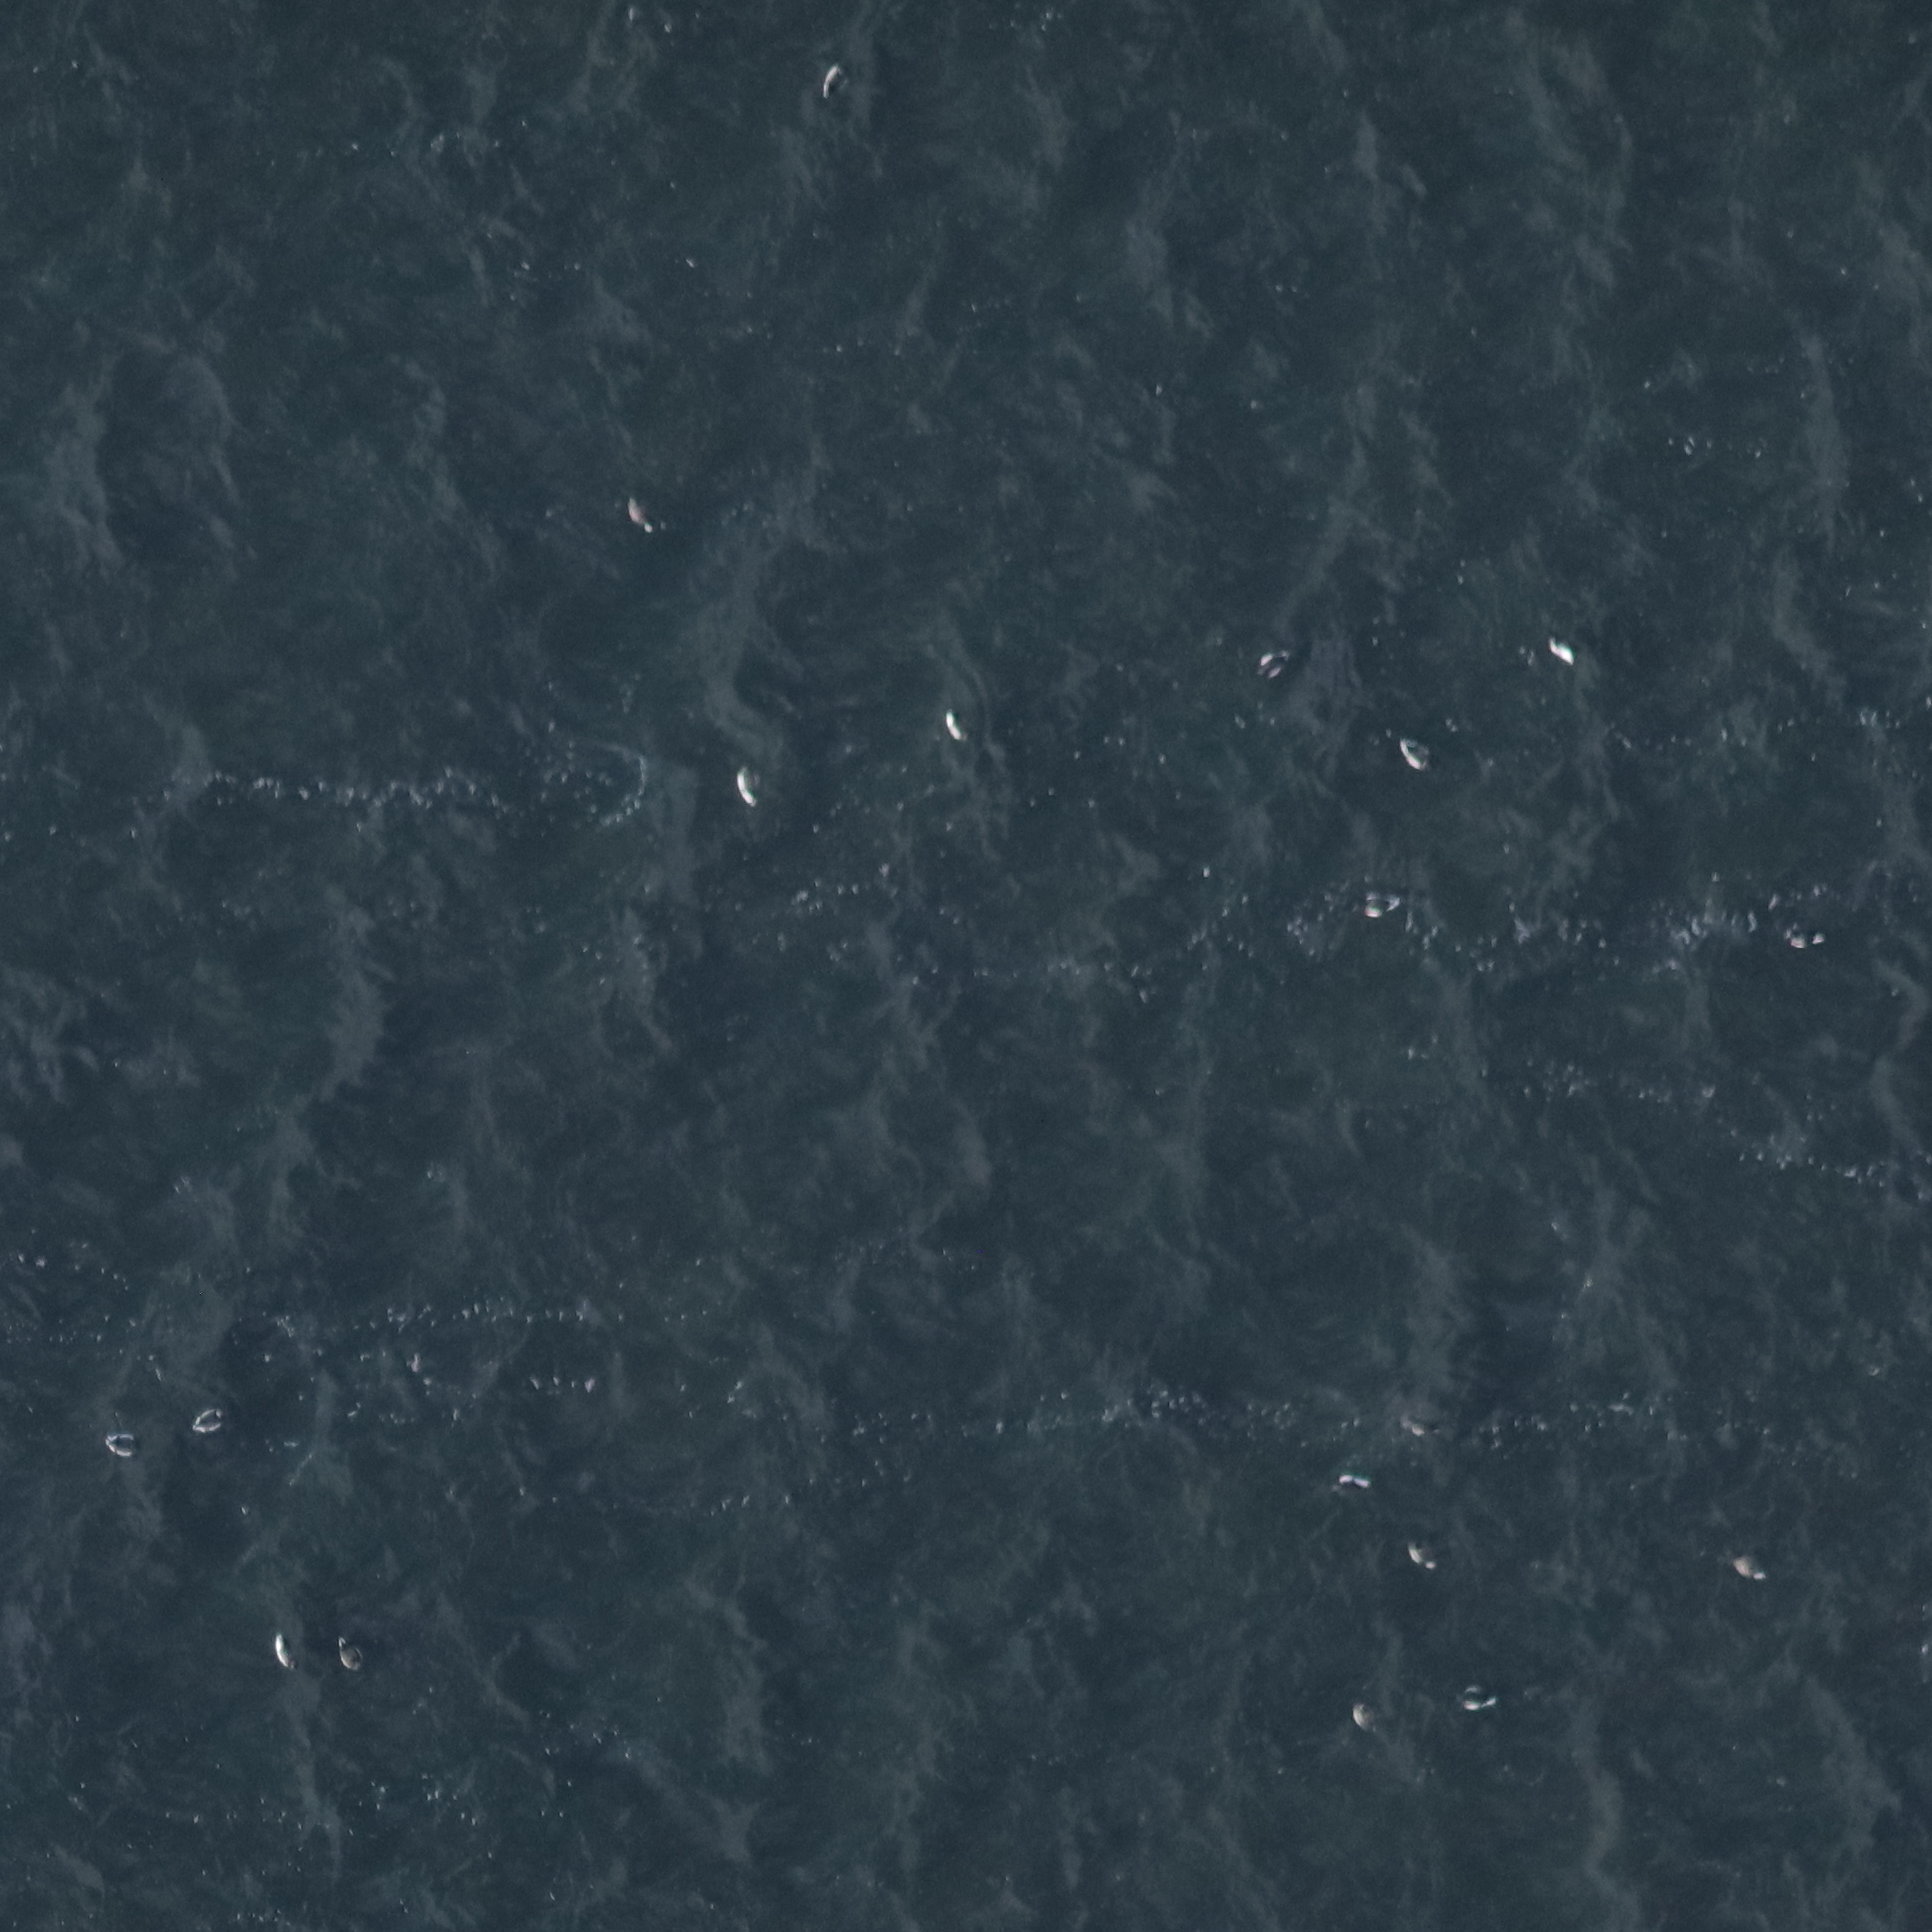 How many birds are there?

19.